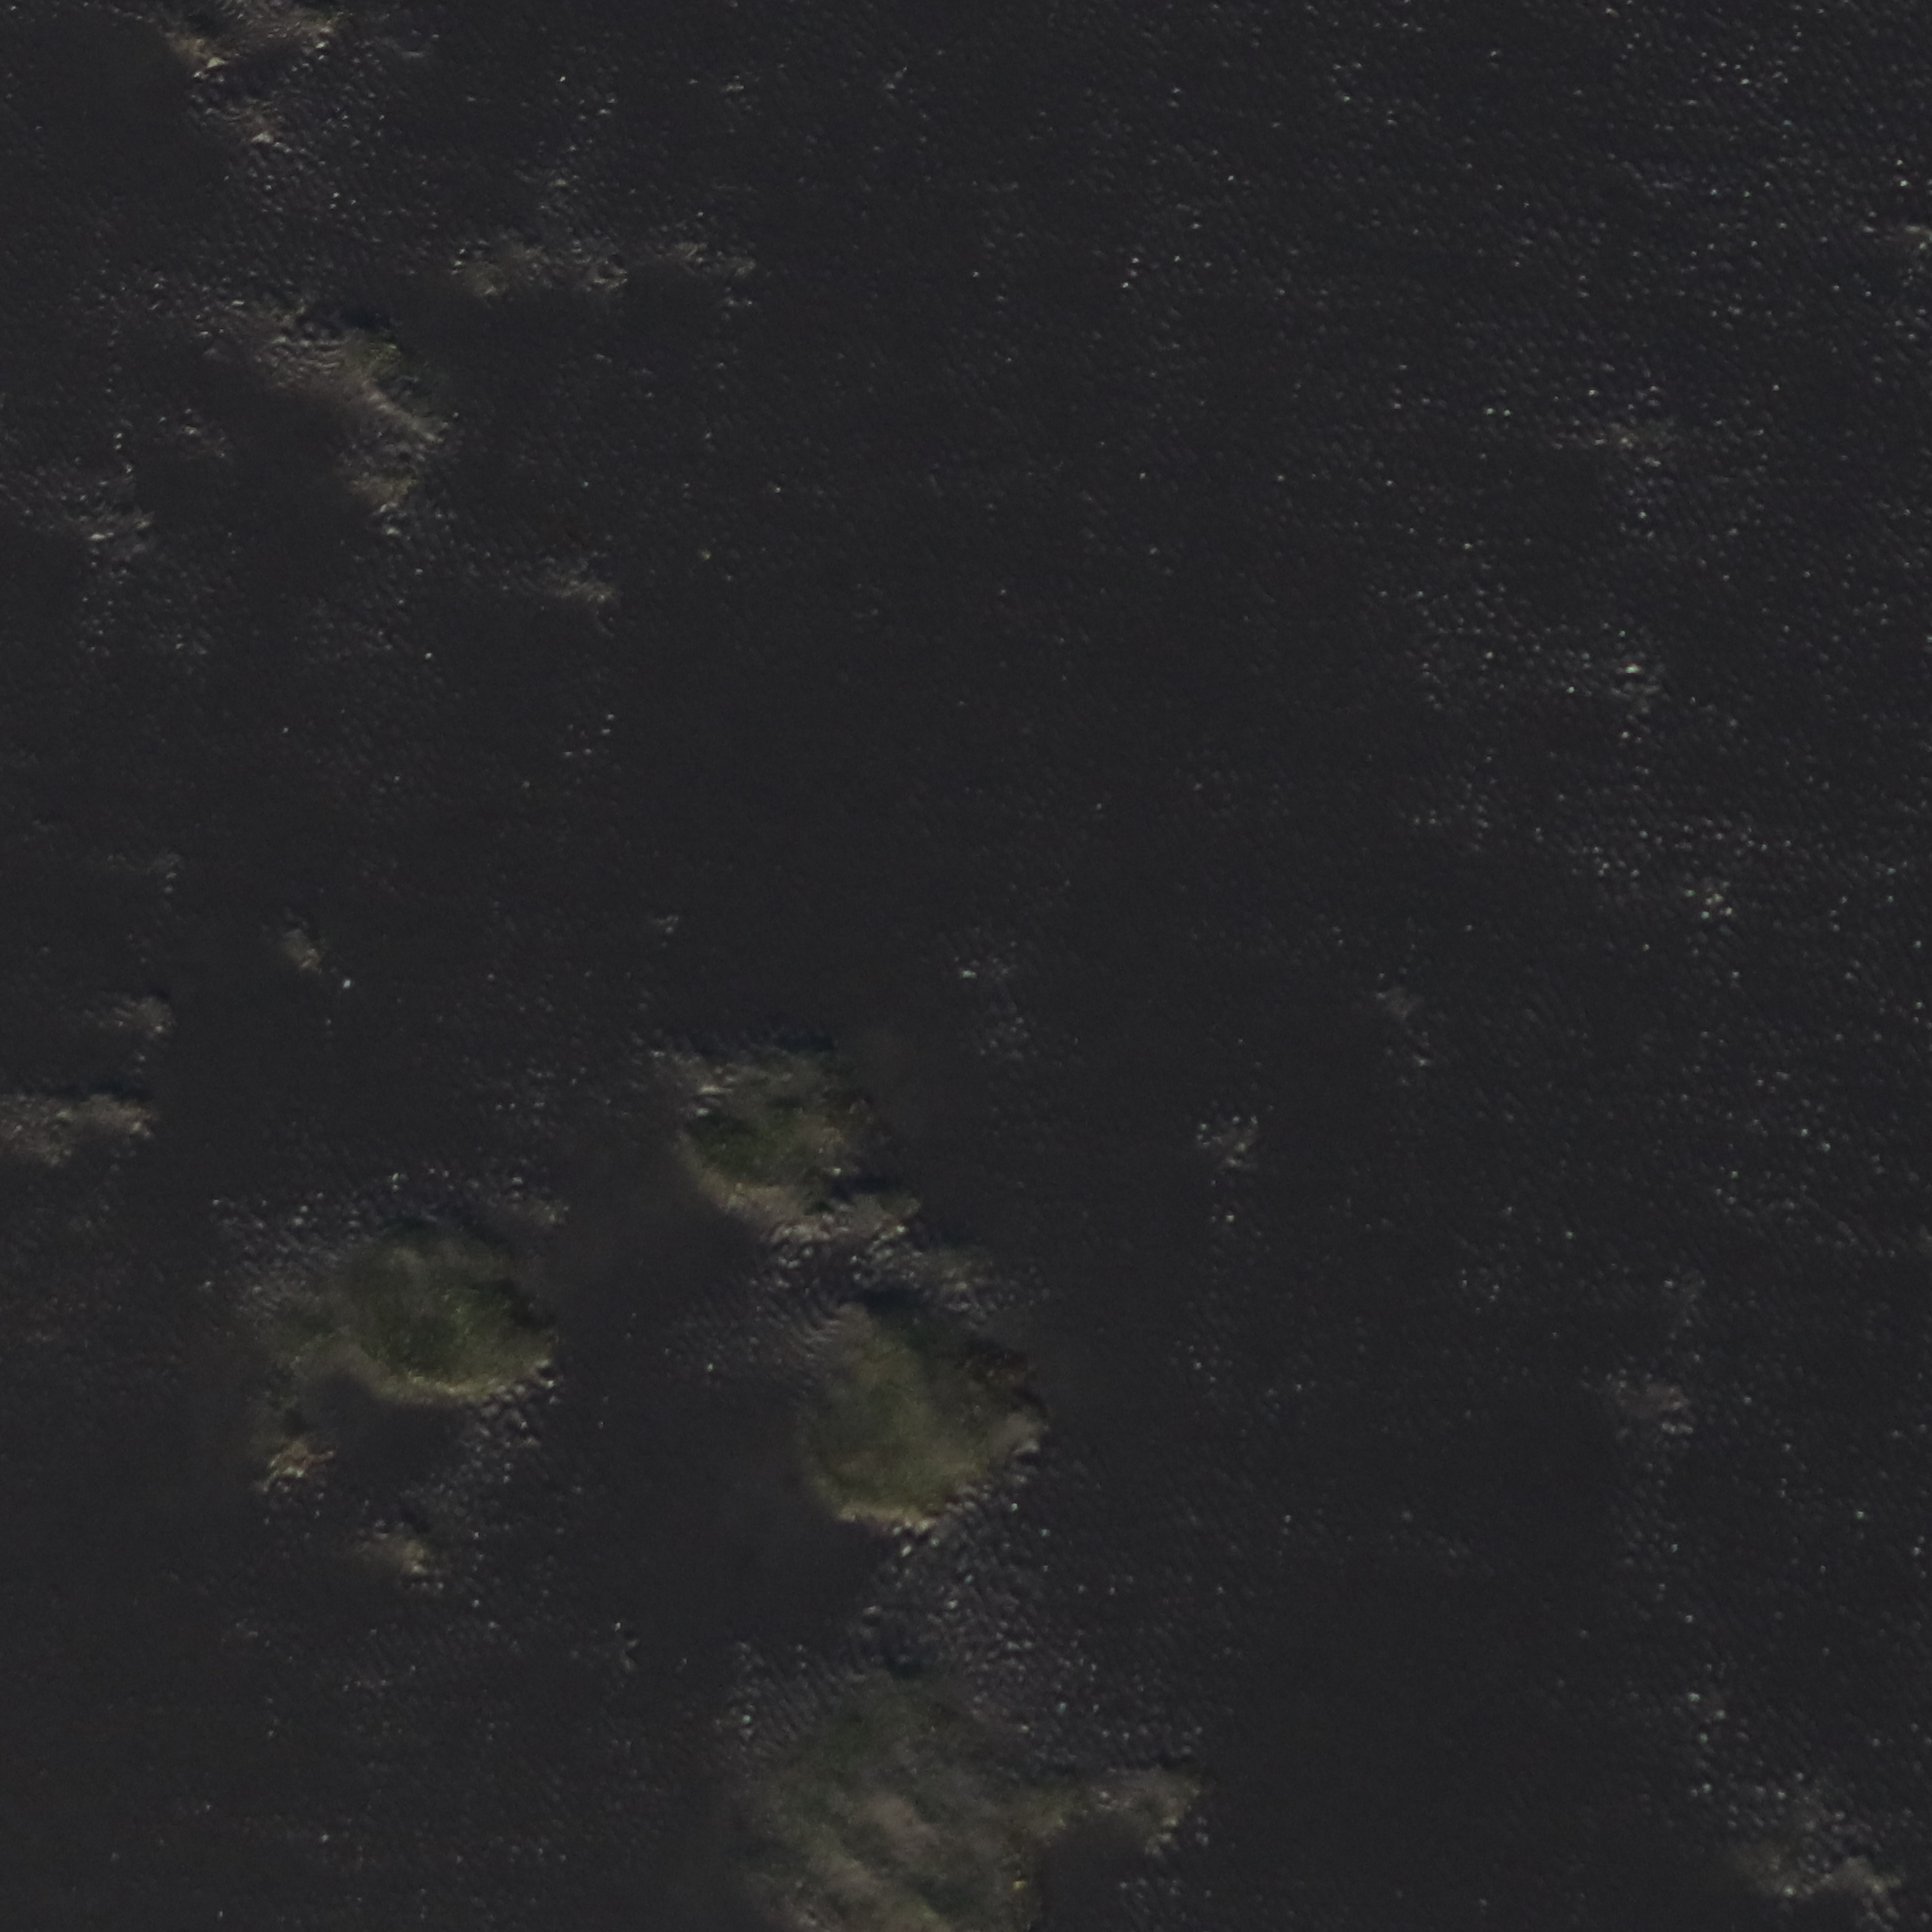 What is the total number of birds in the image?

0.